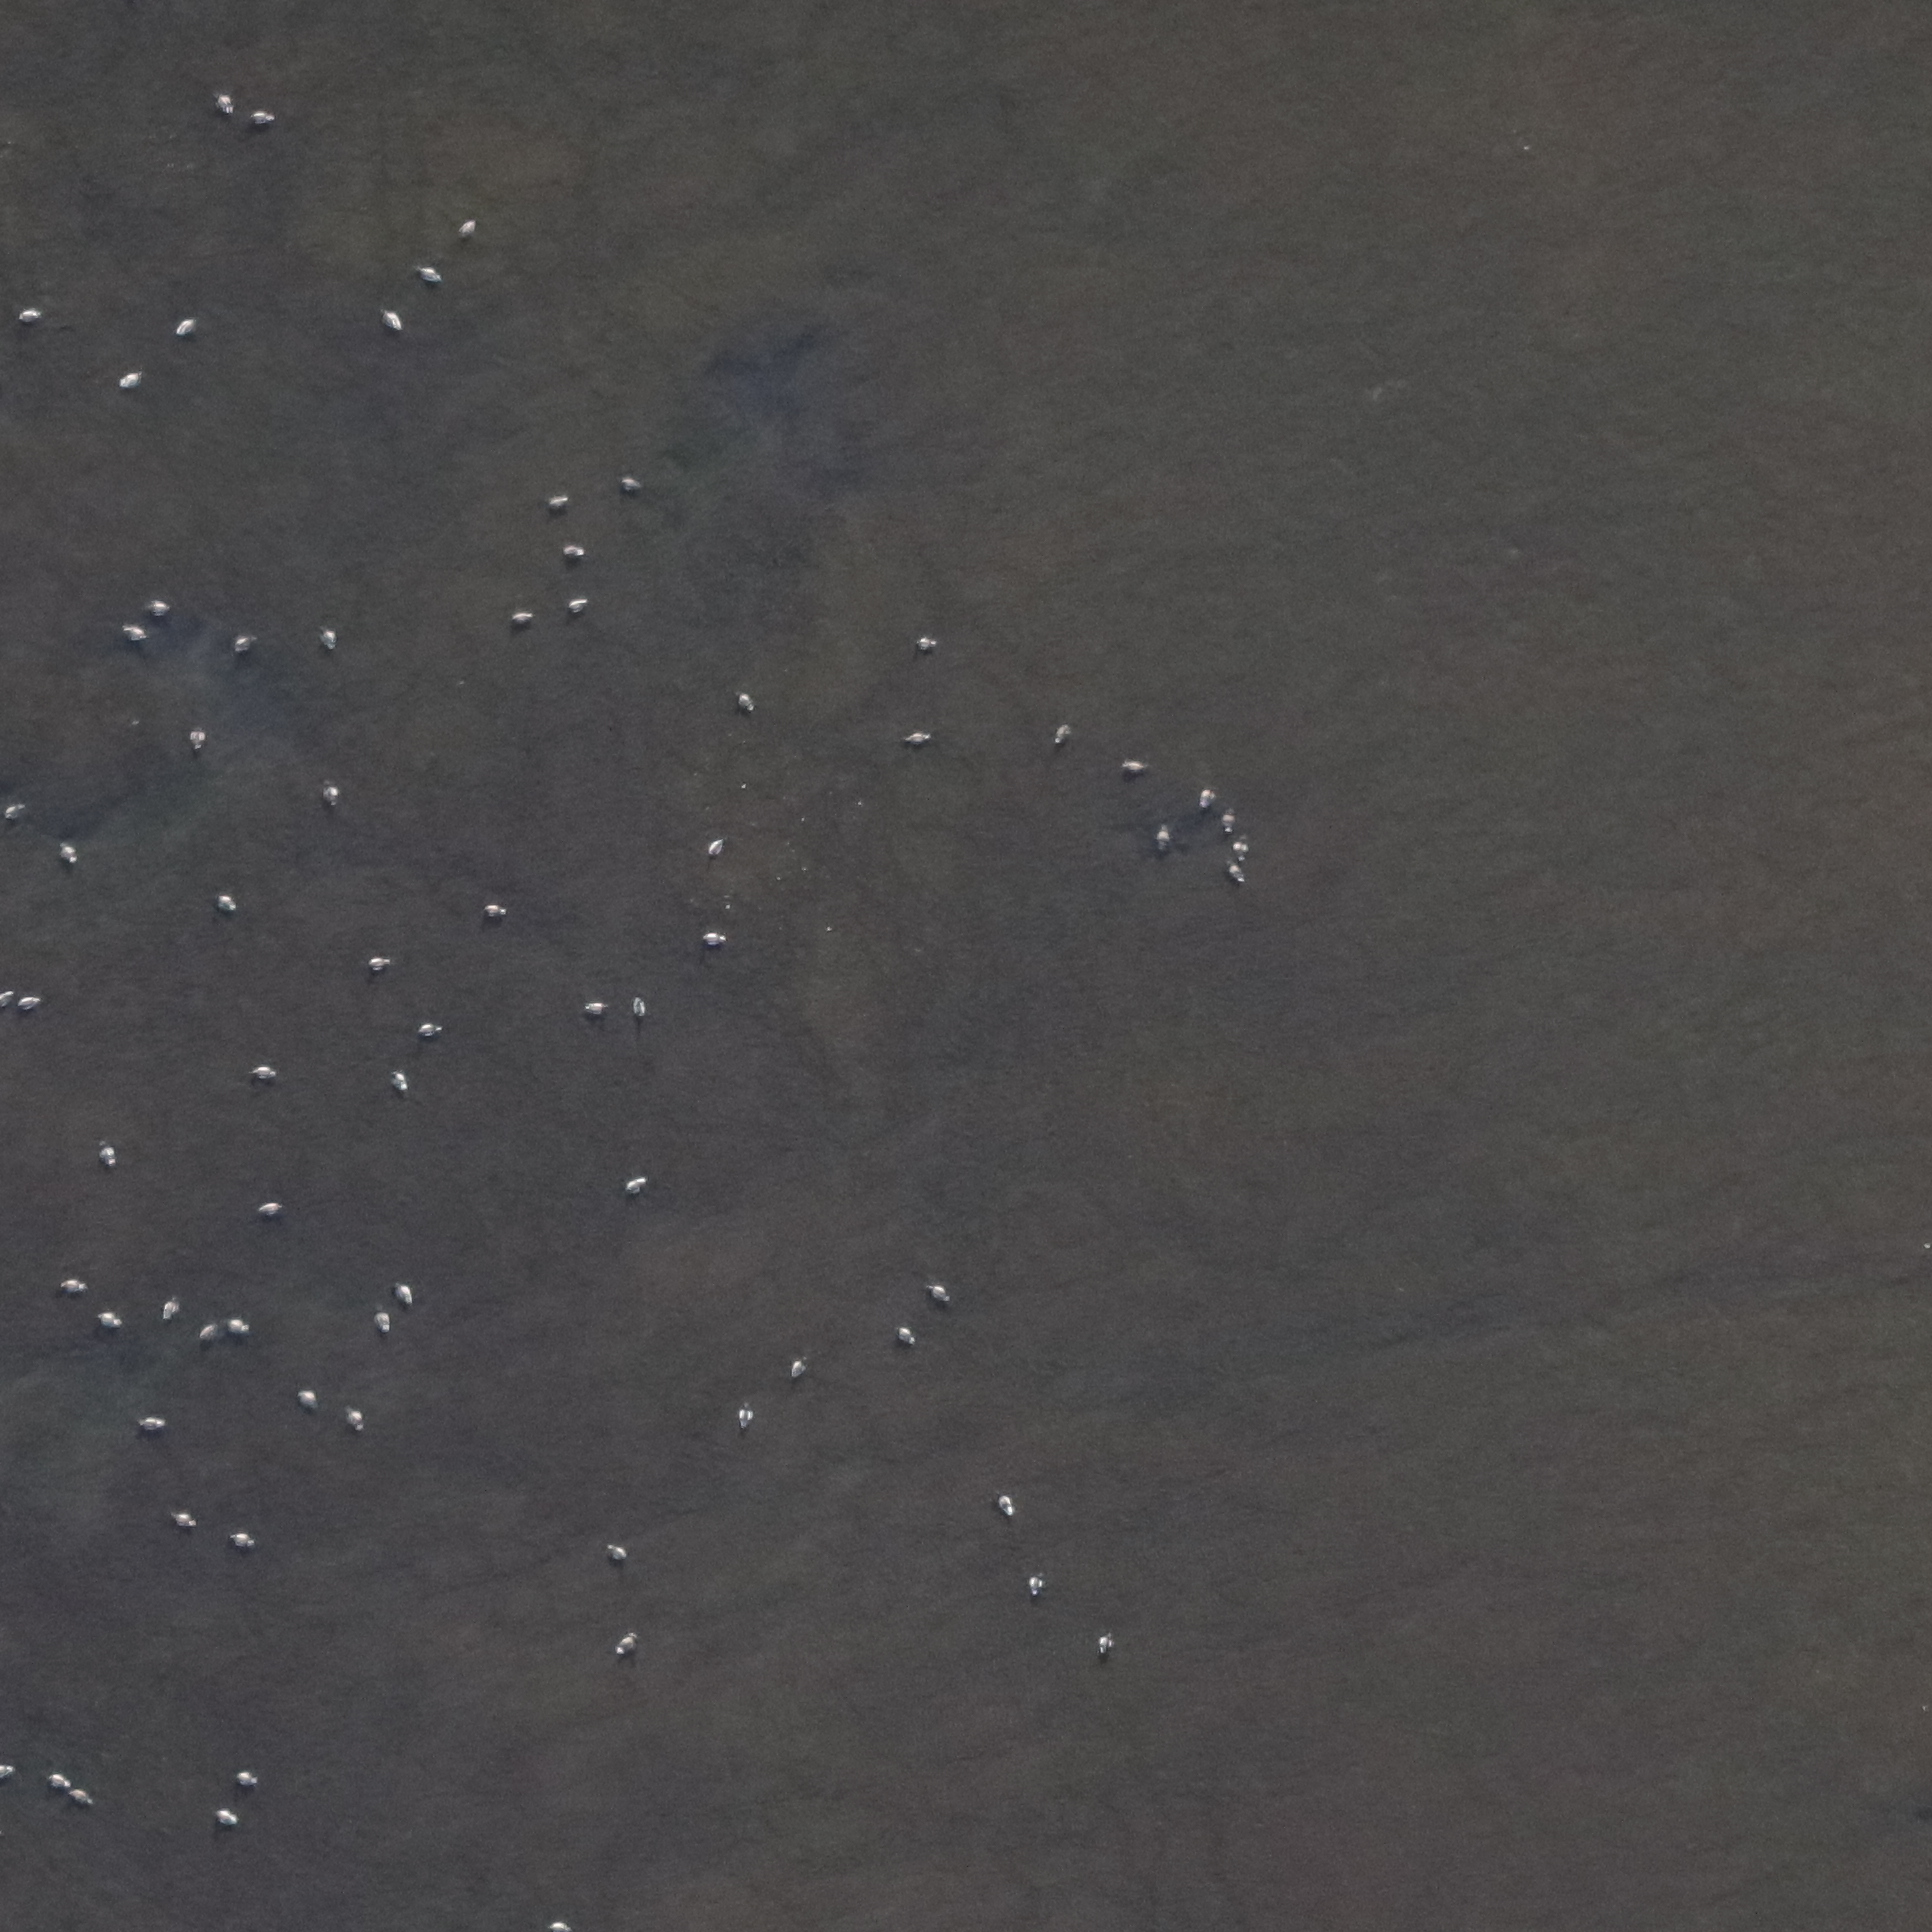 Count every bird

73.